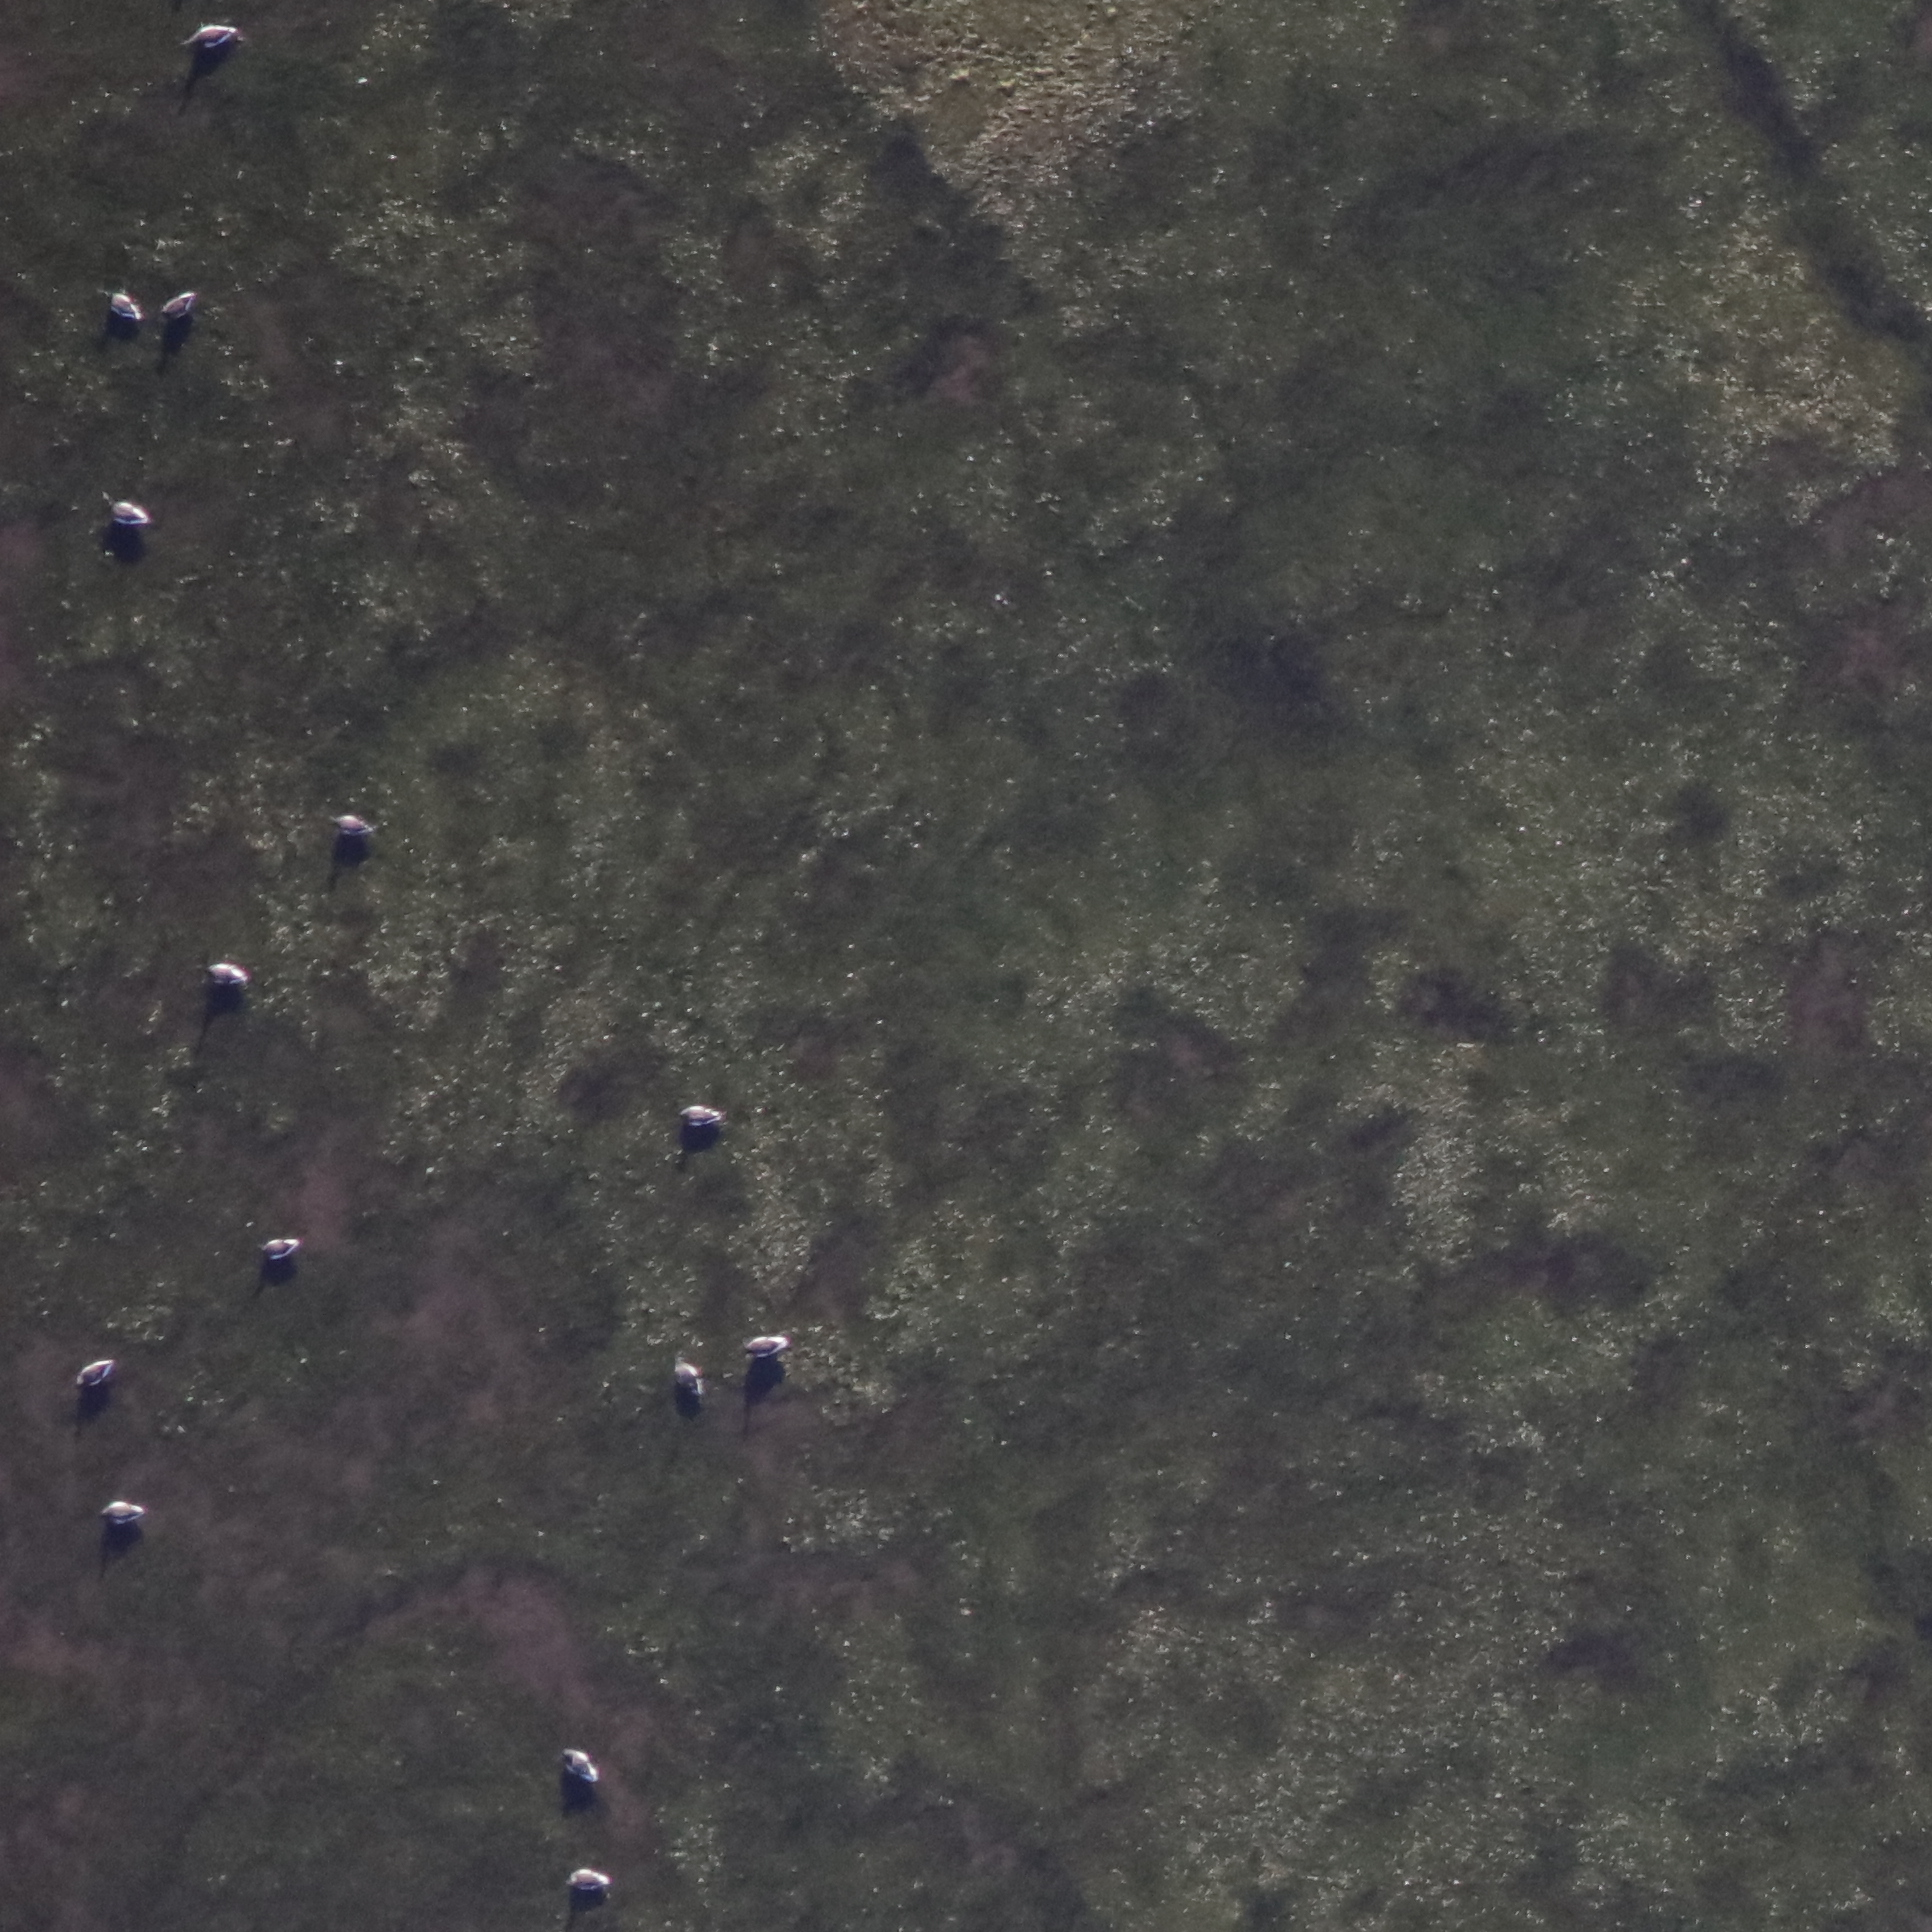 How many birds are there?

14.